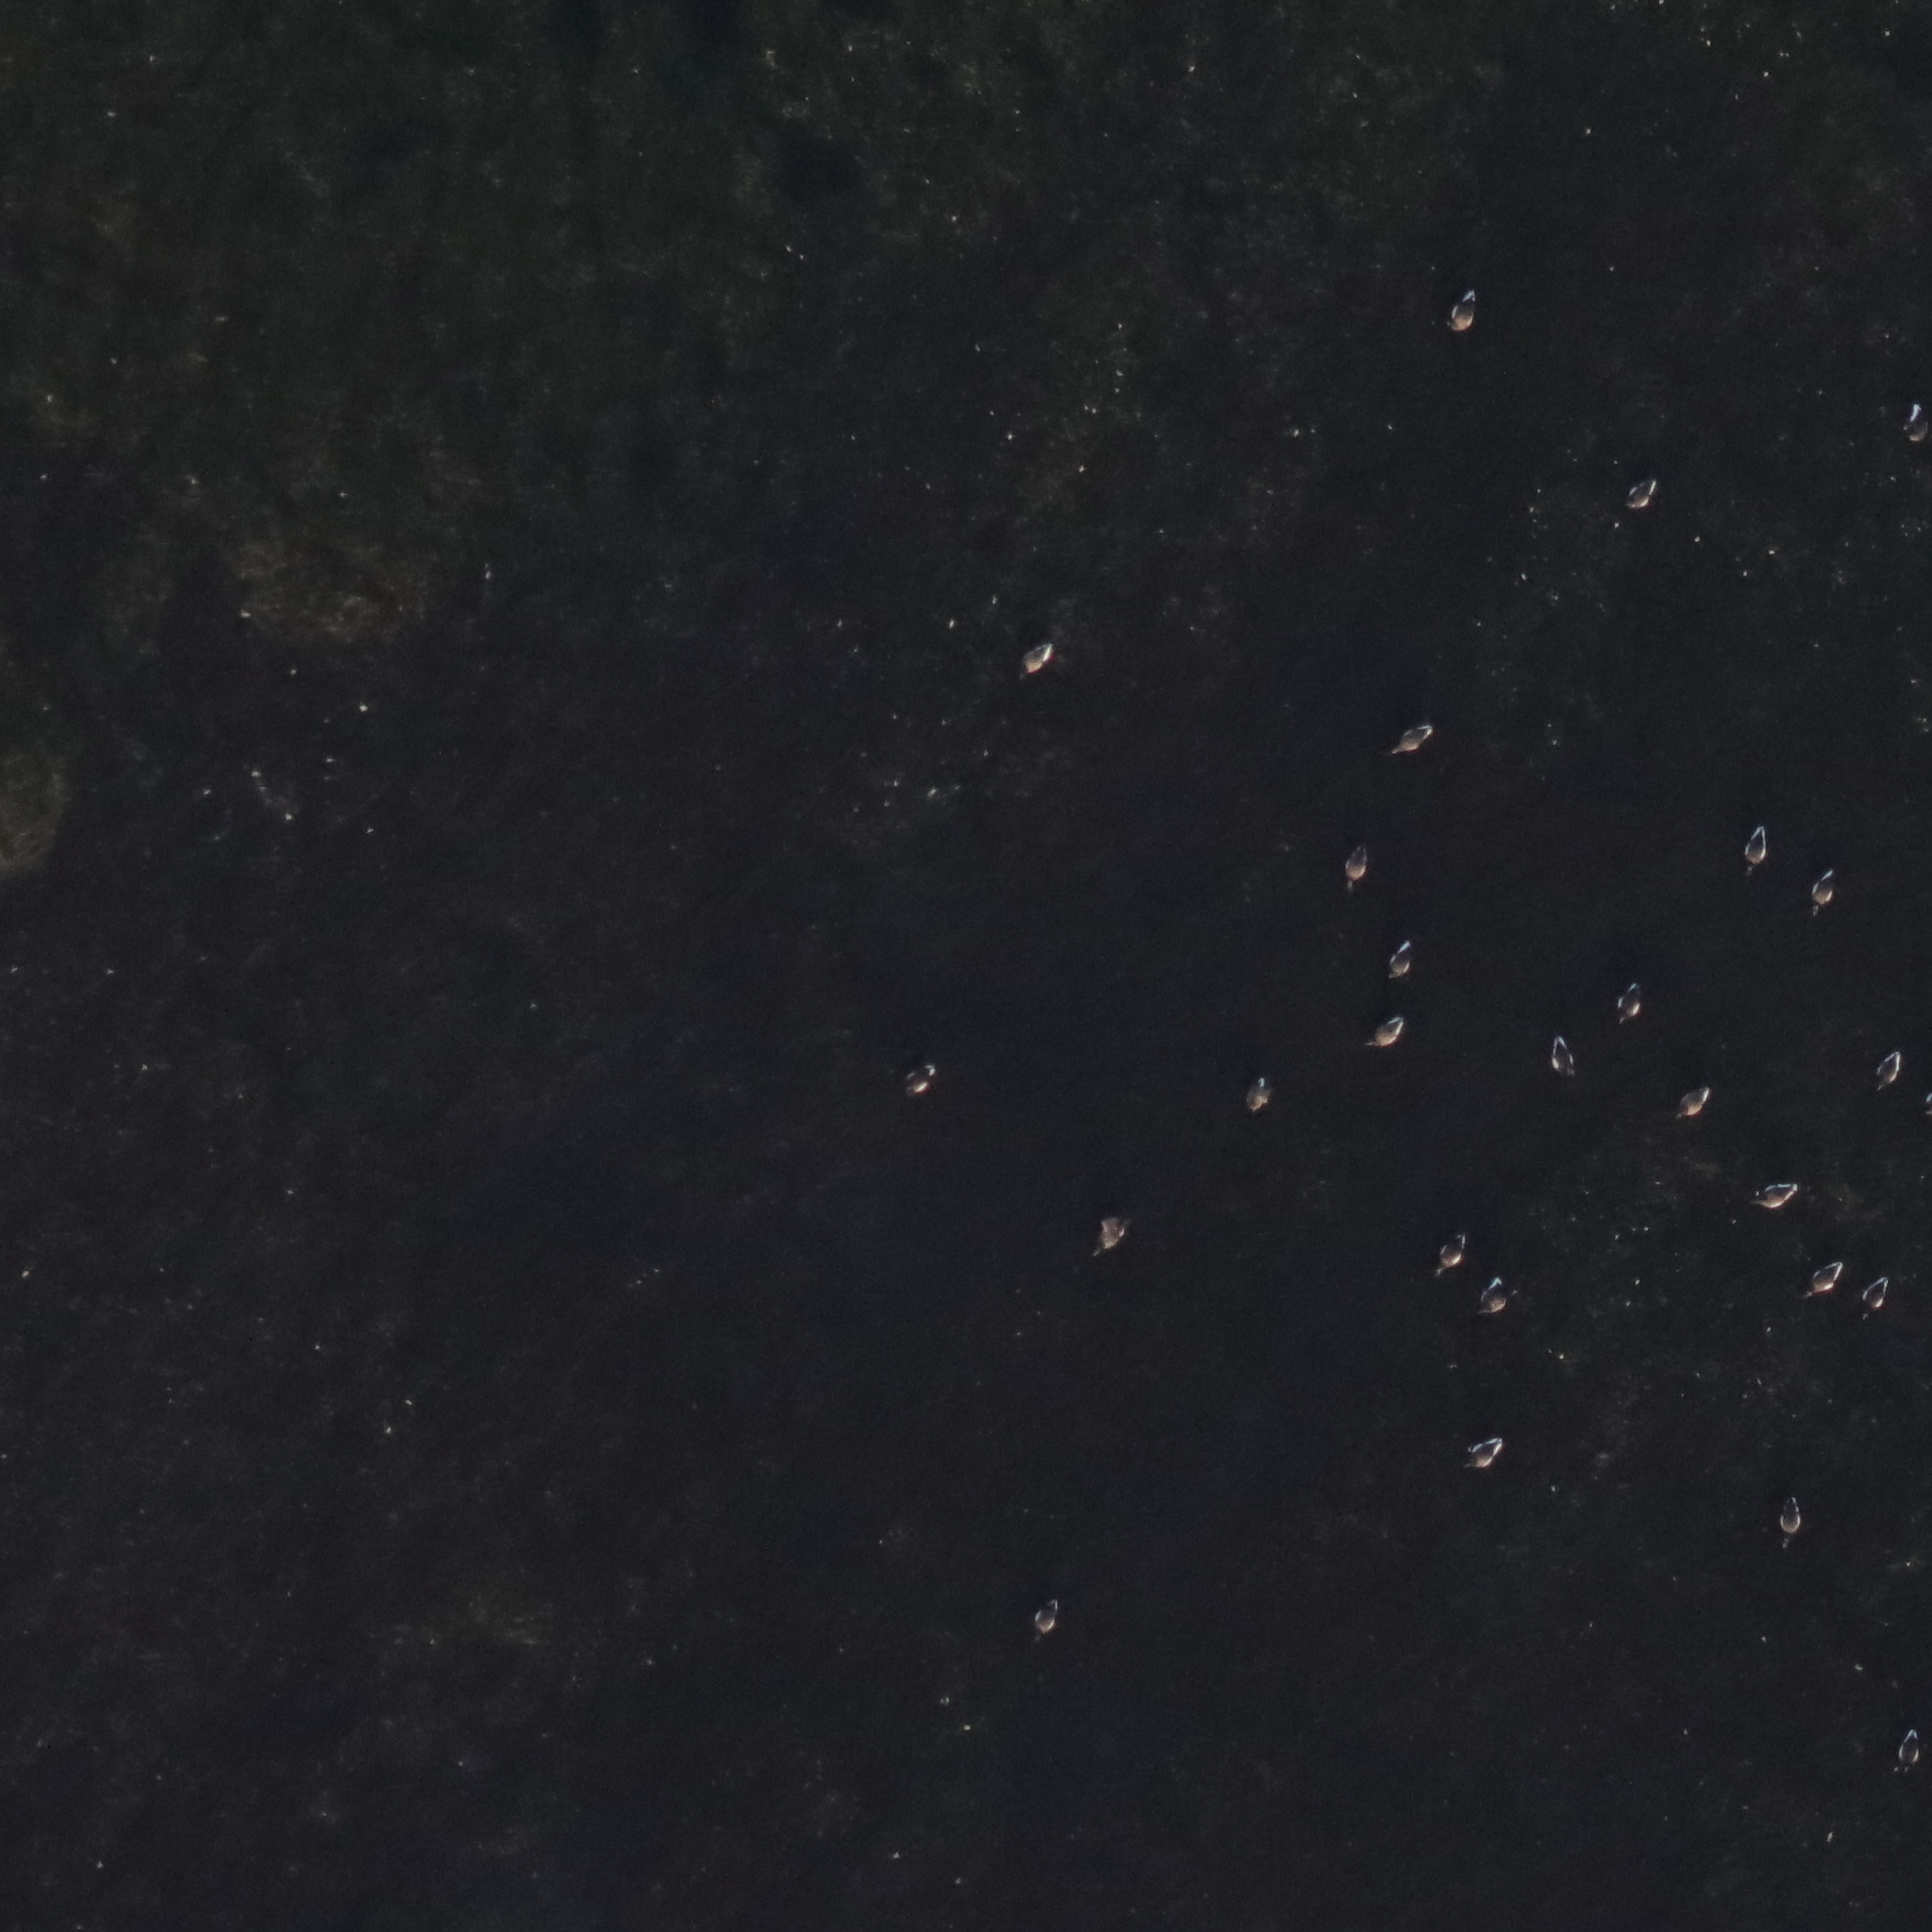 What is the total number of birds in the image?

25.